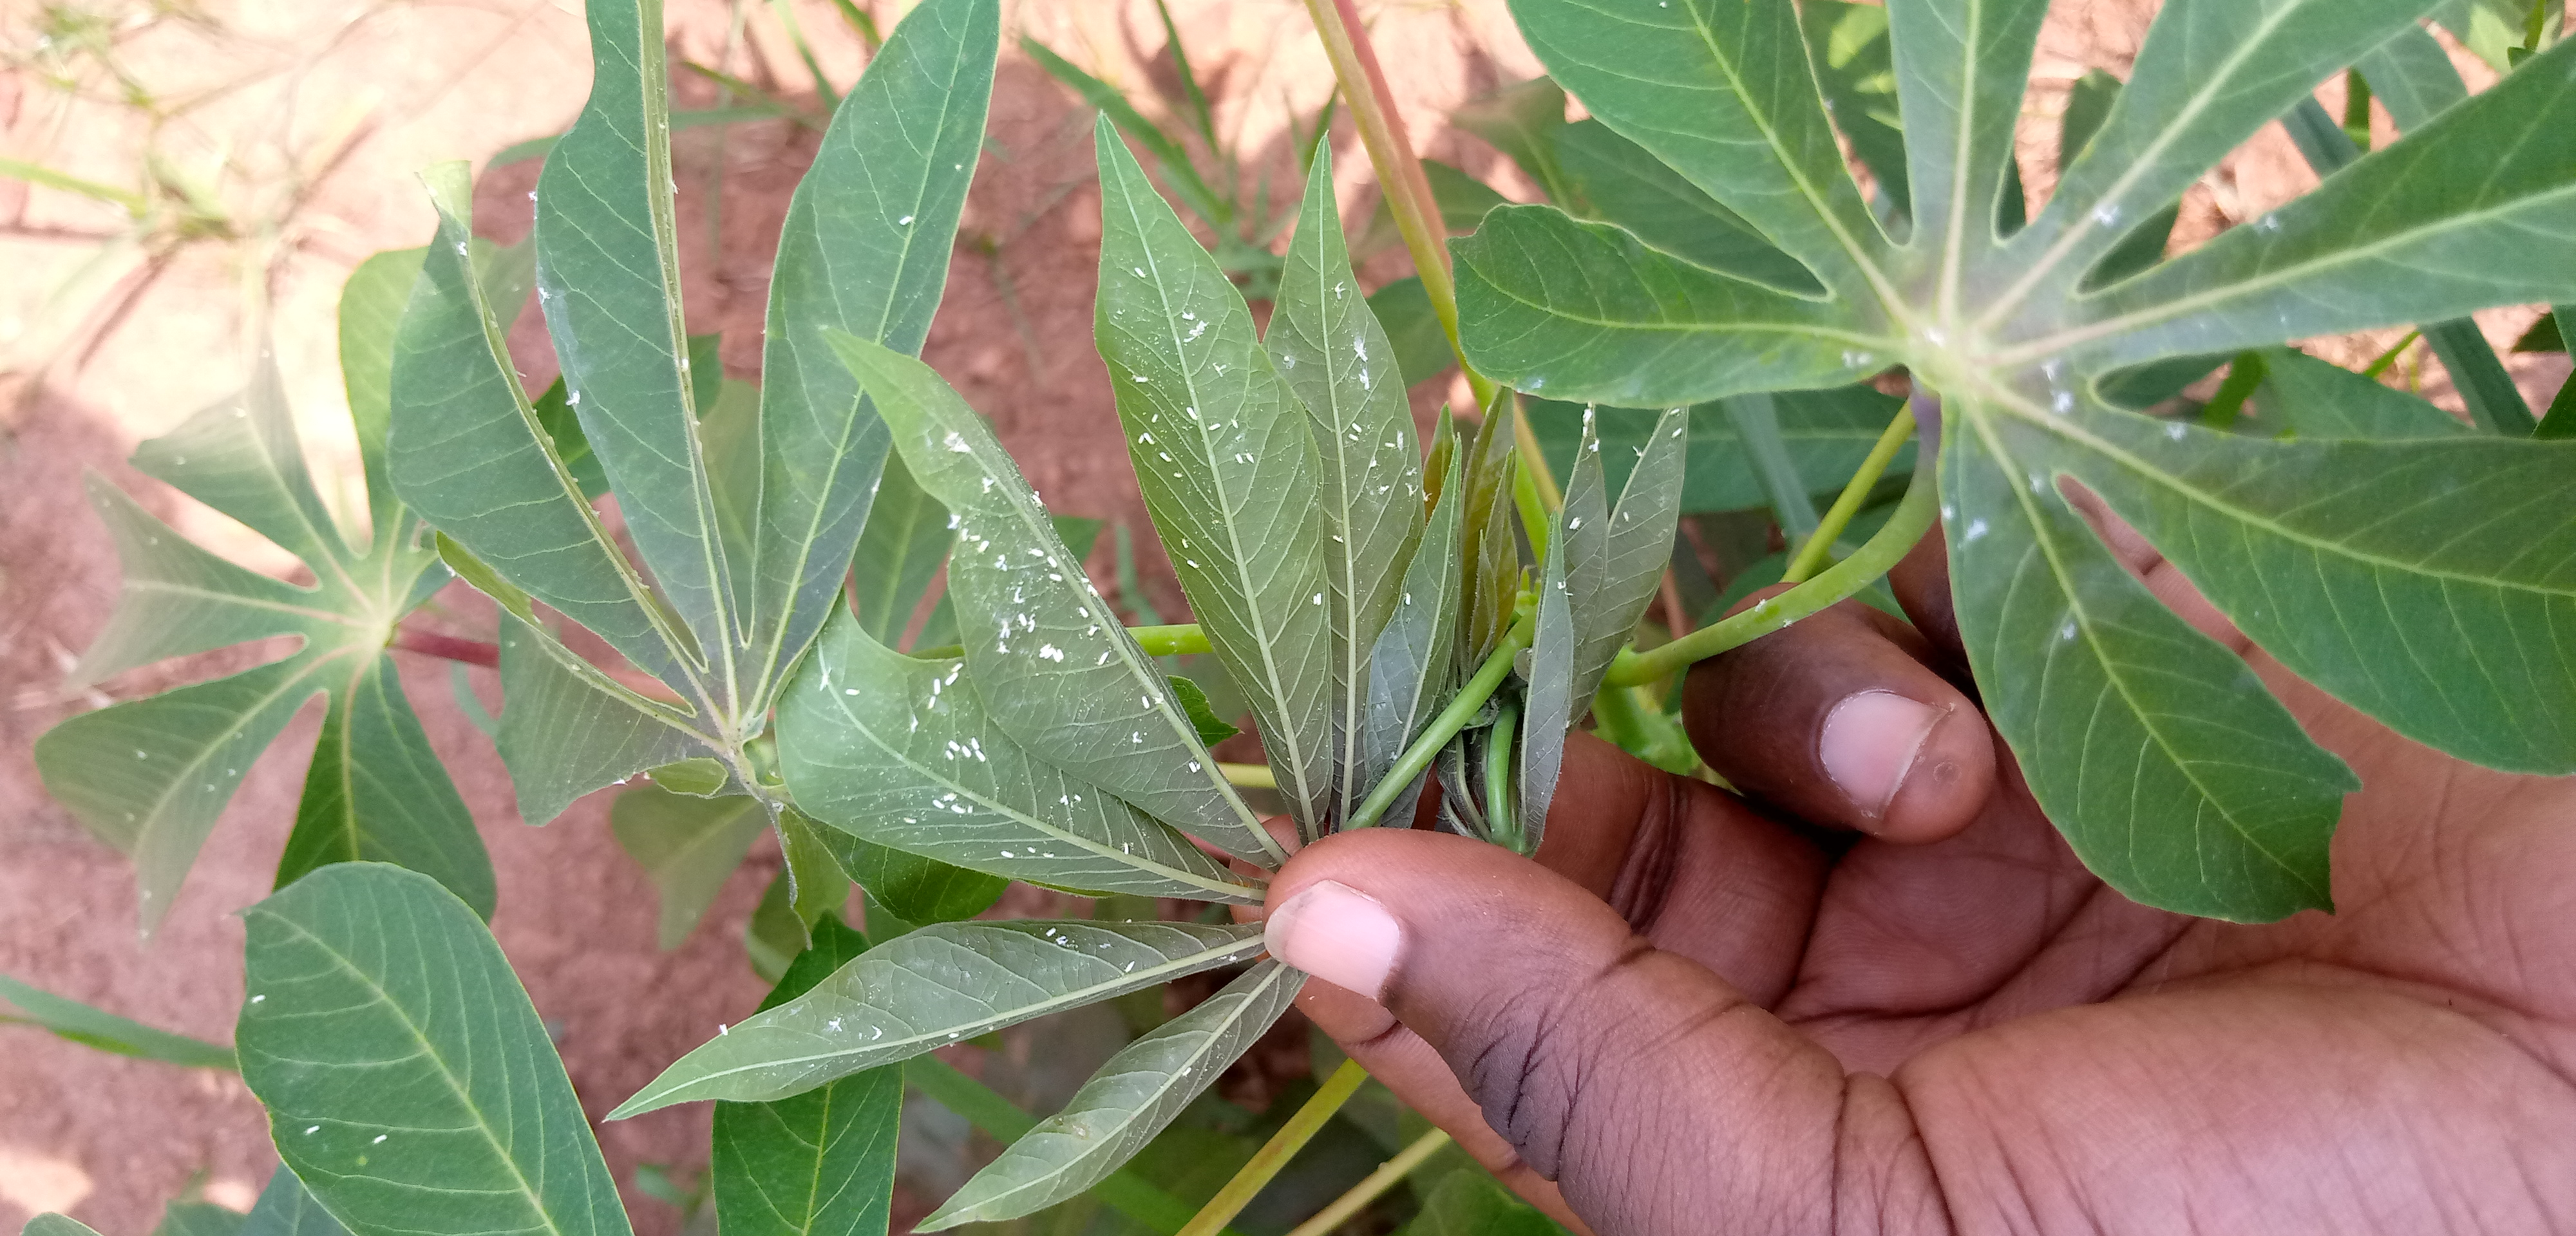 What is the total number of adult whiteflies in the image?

115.